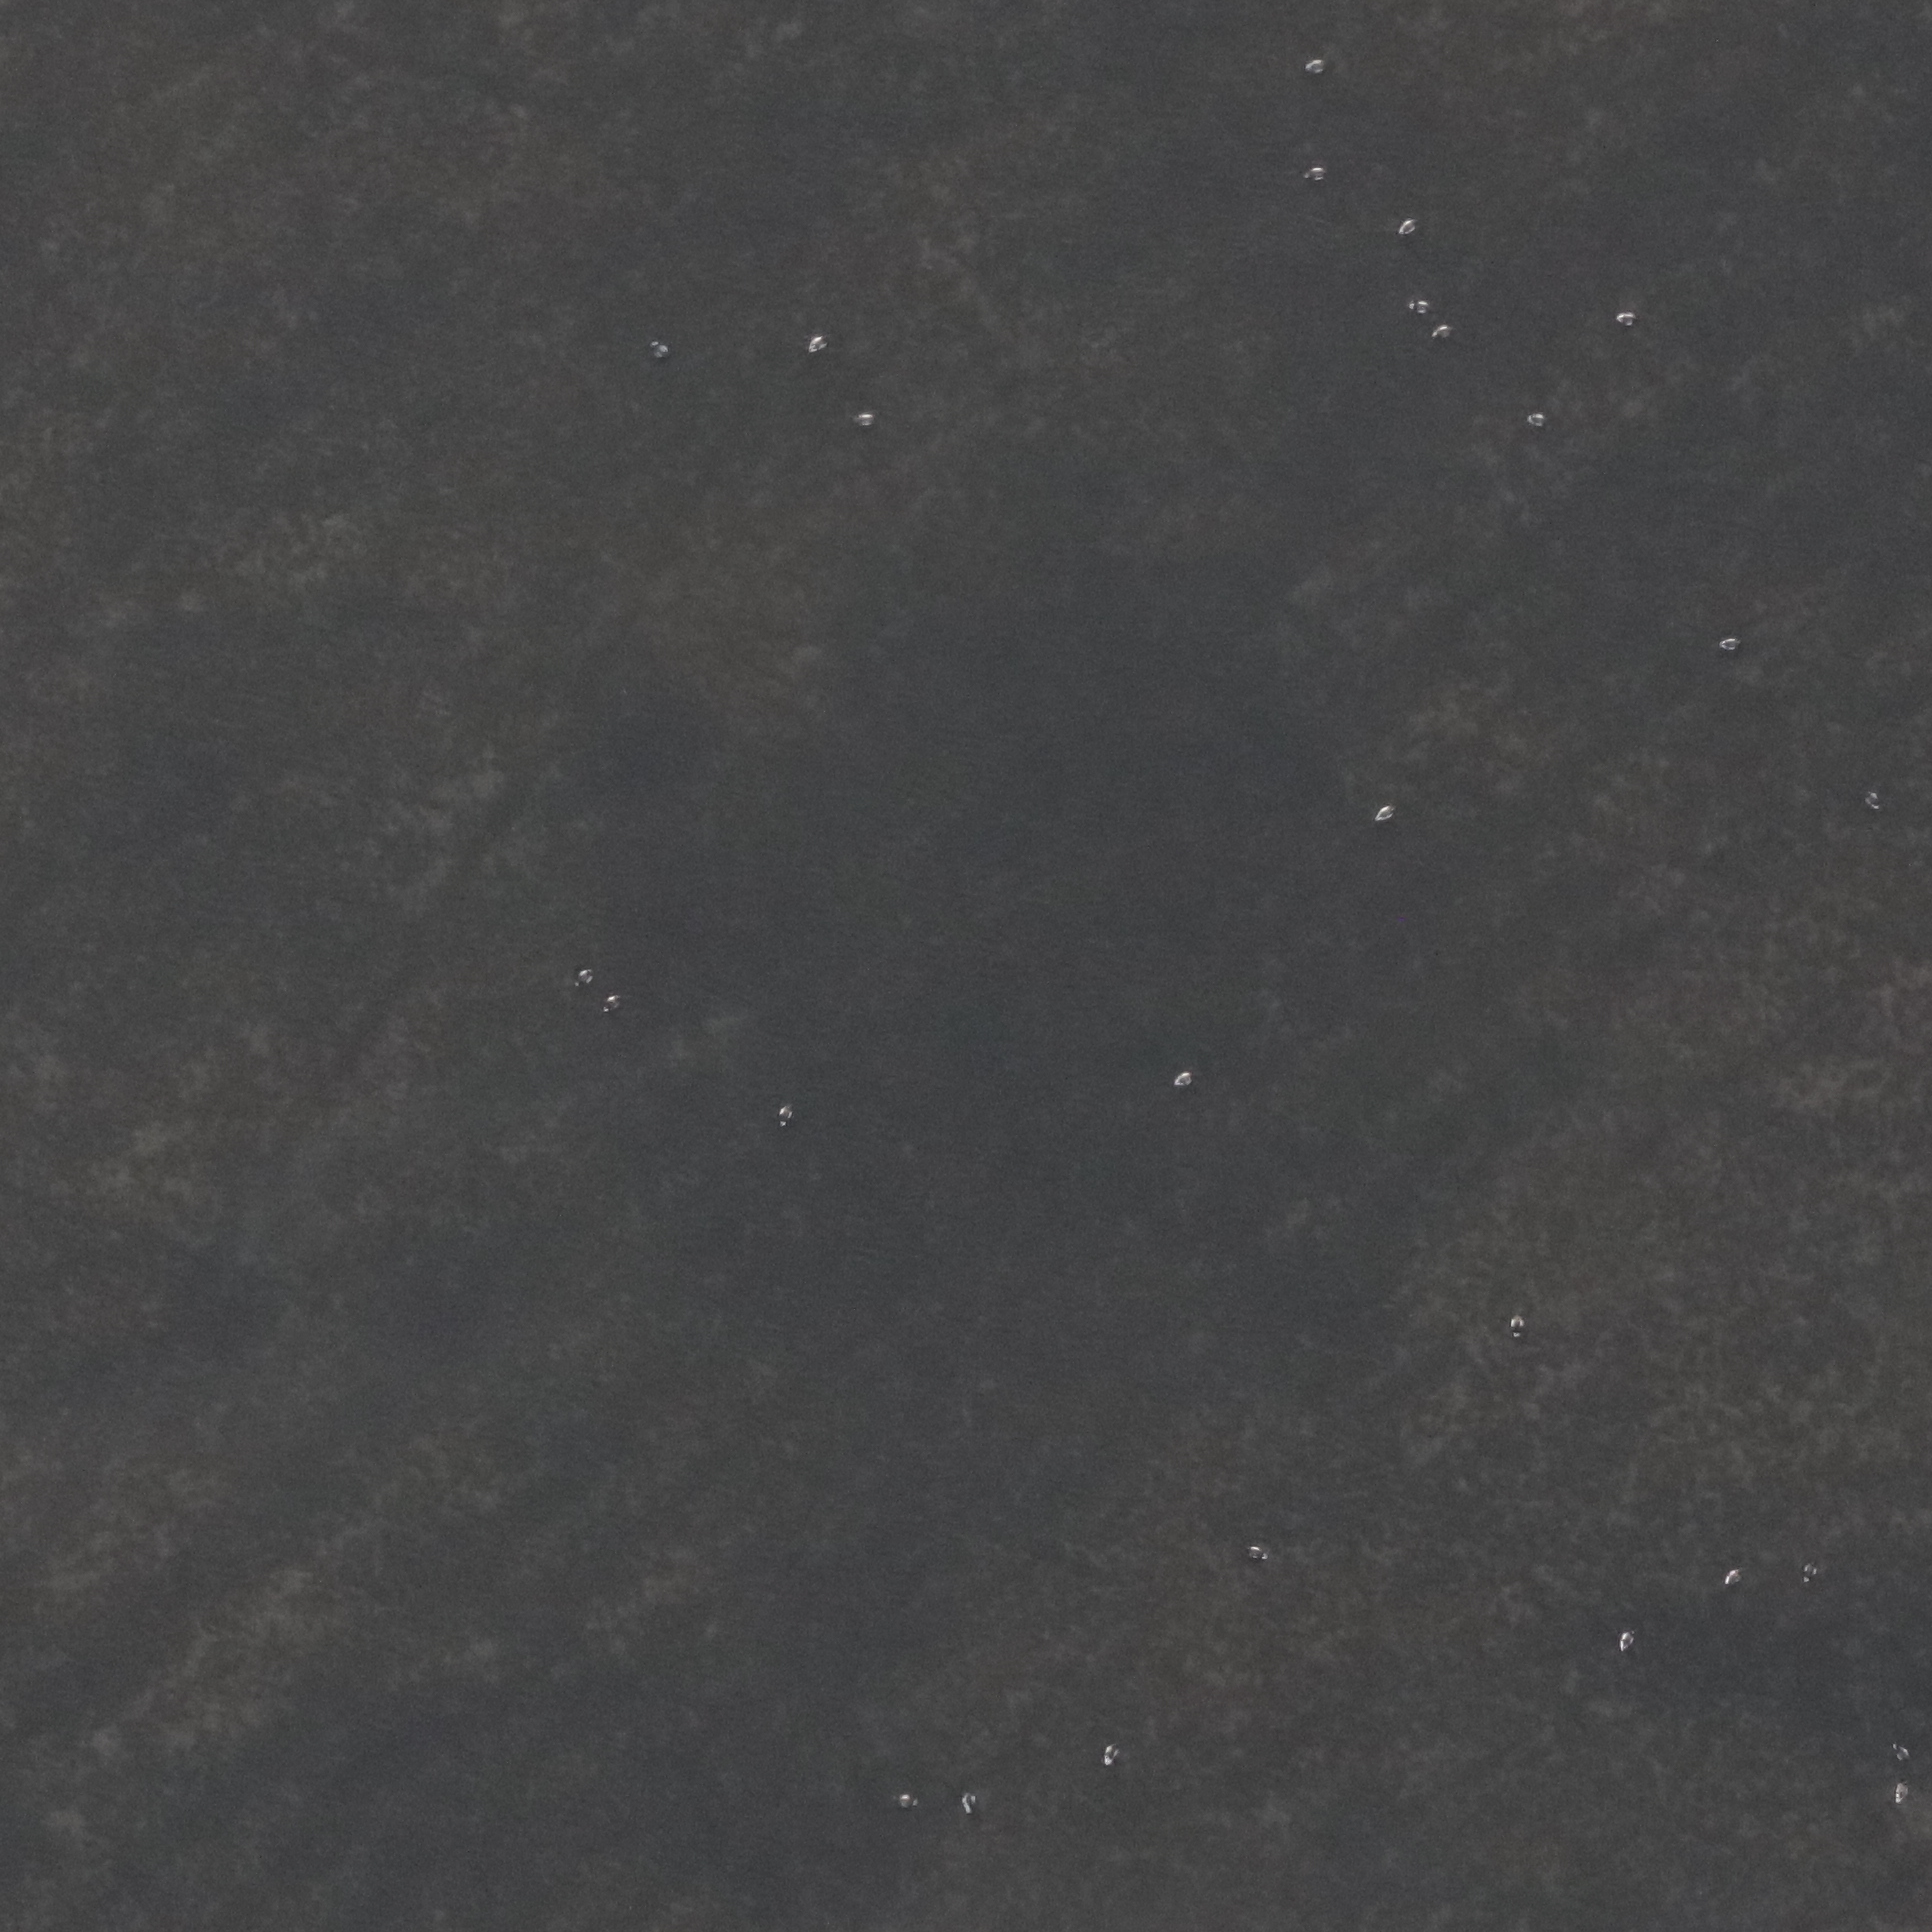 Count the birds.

27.